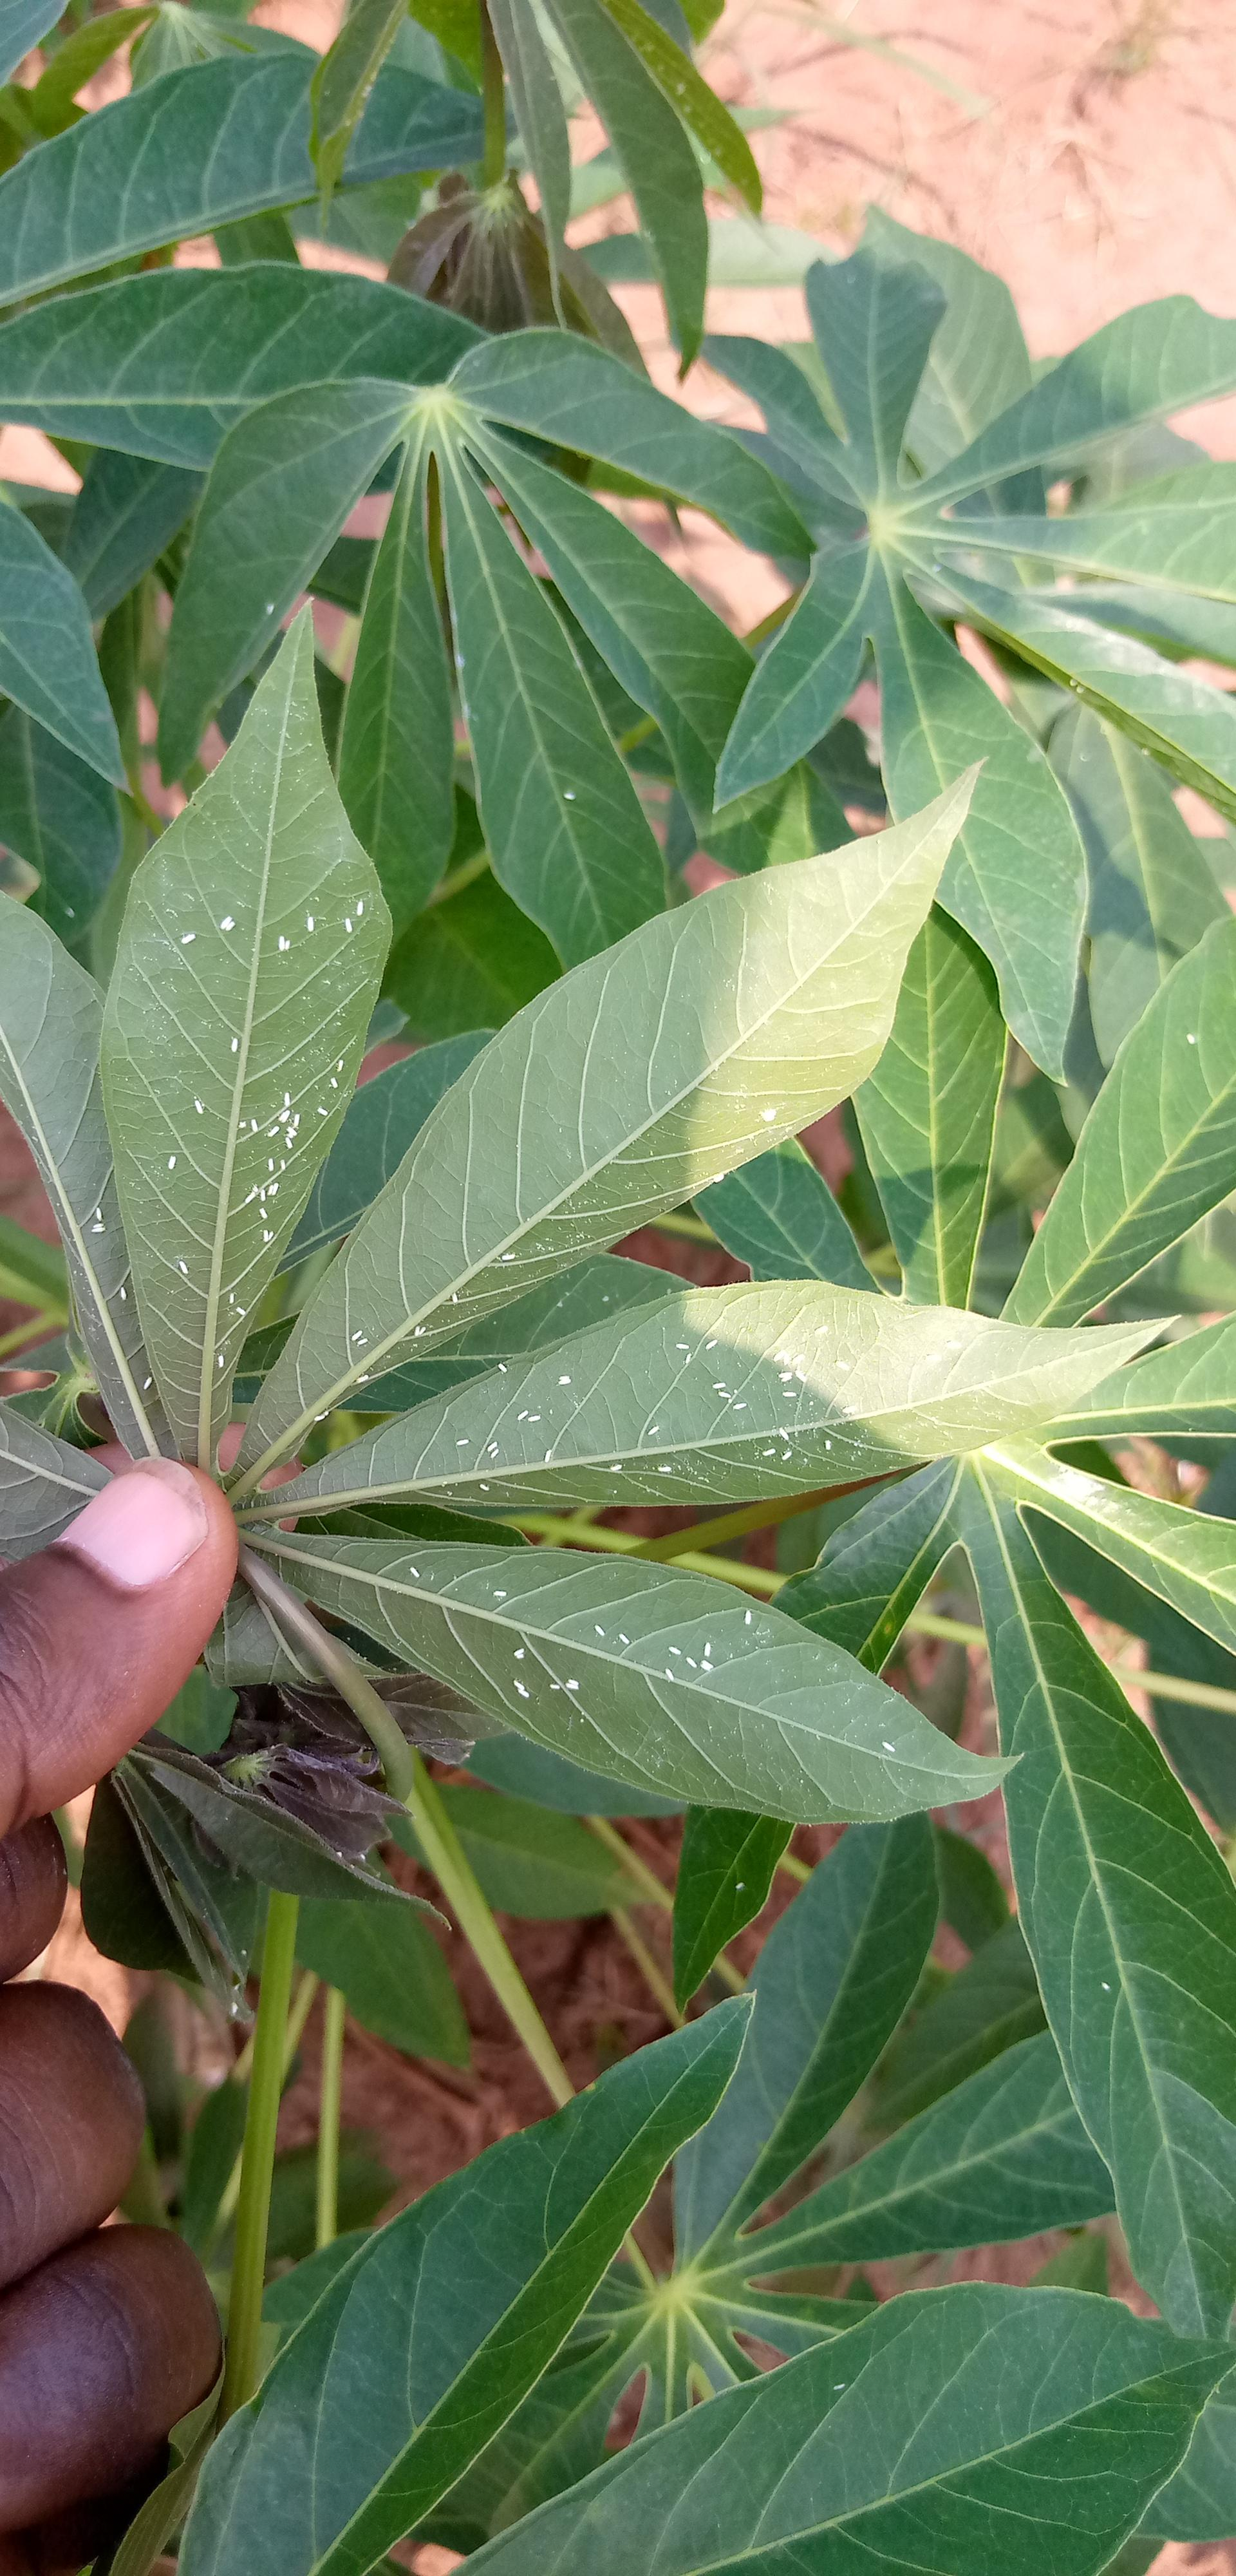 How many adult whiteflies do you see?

111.